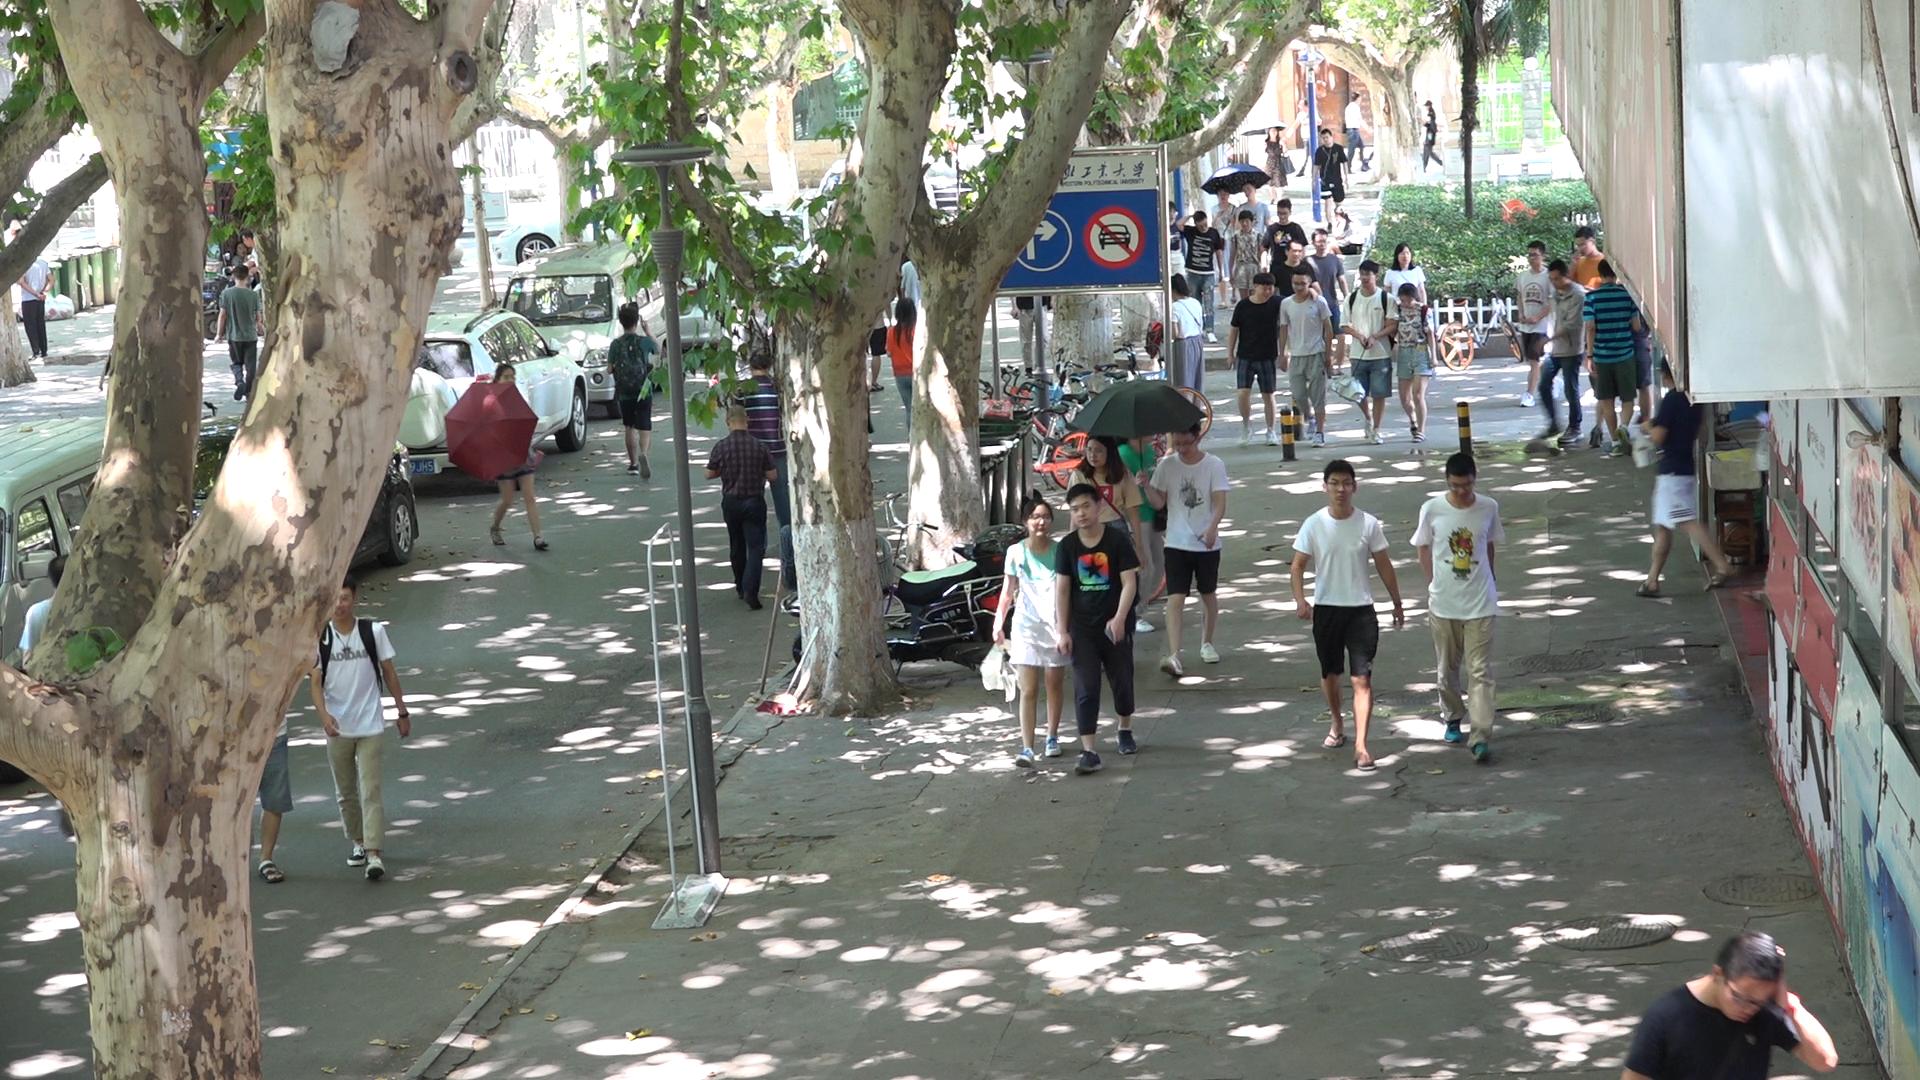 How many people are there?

42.